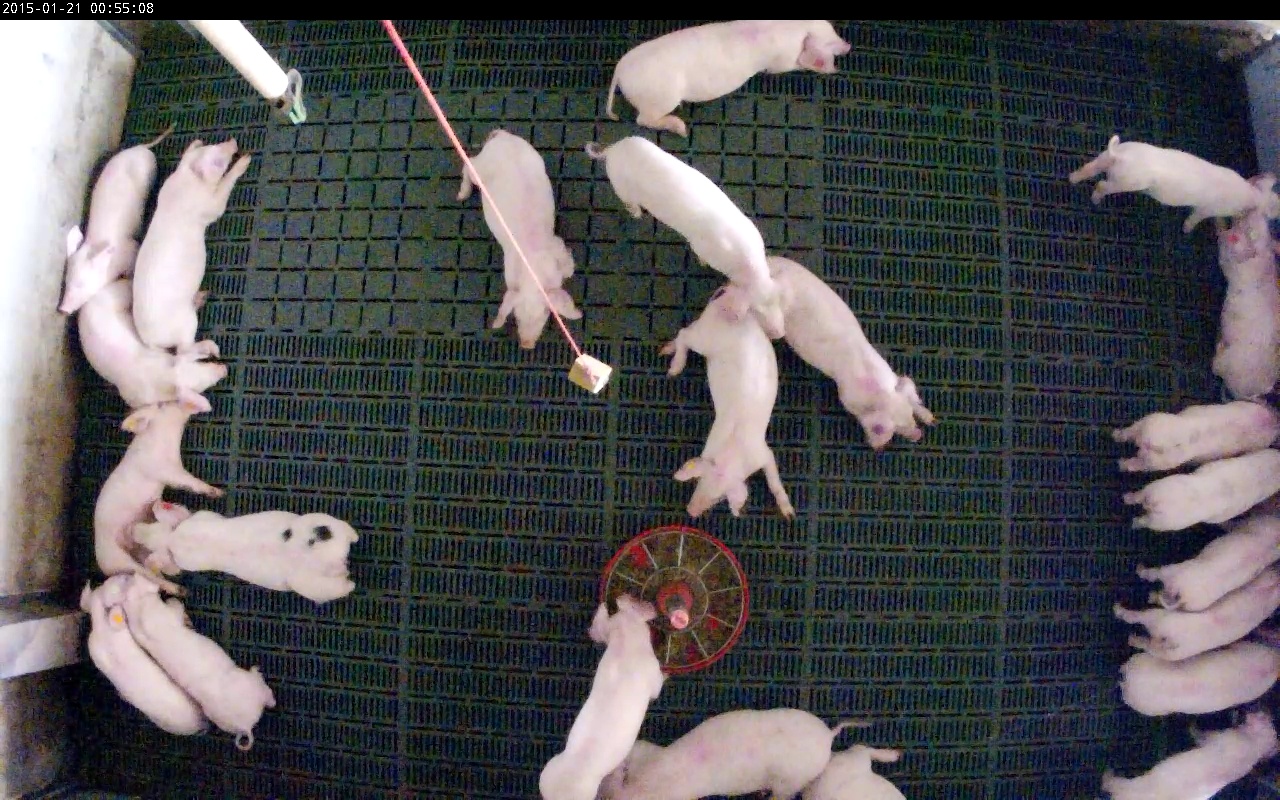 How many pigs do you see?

23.